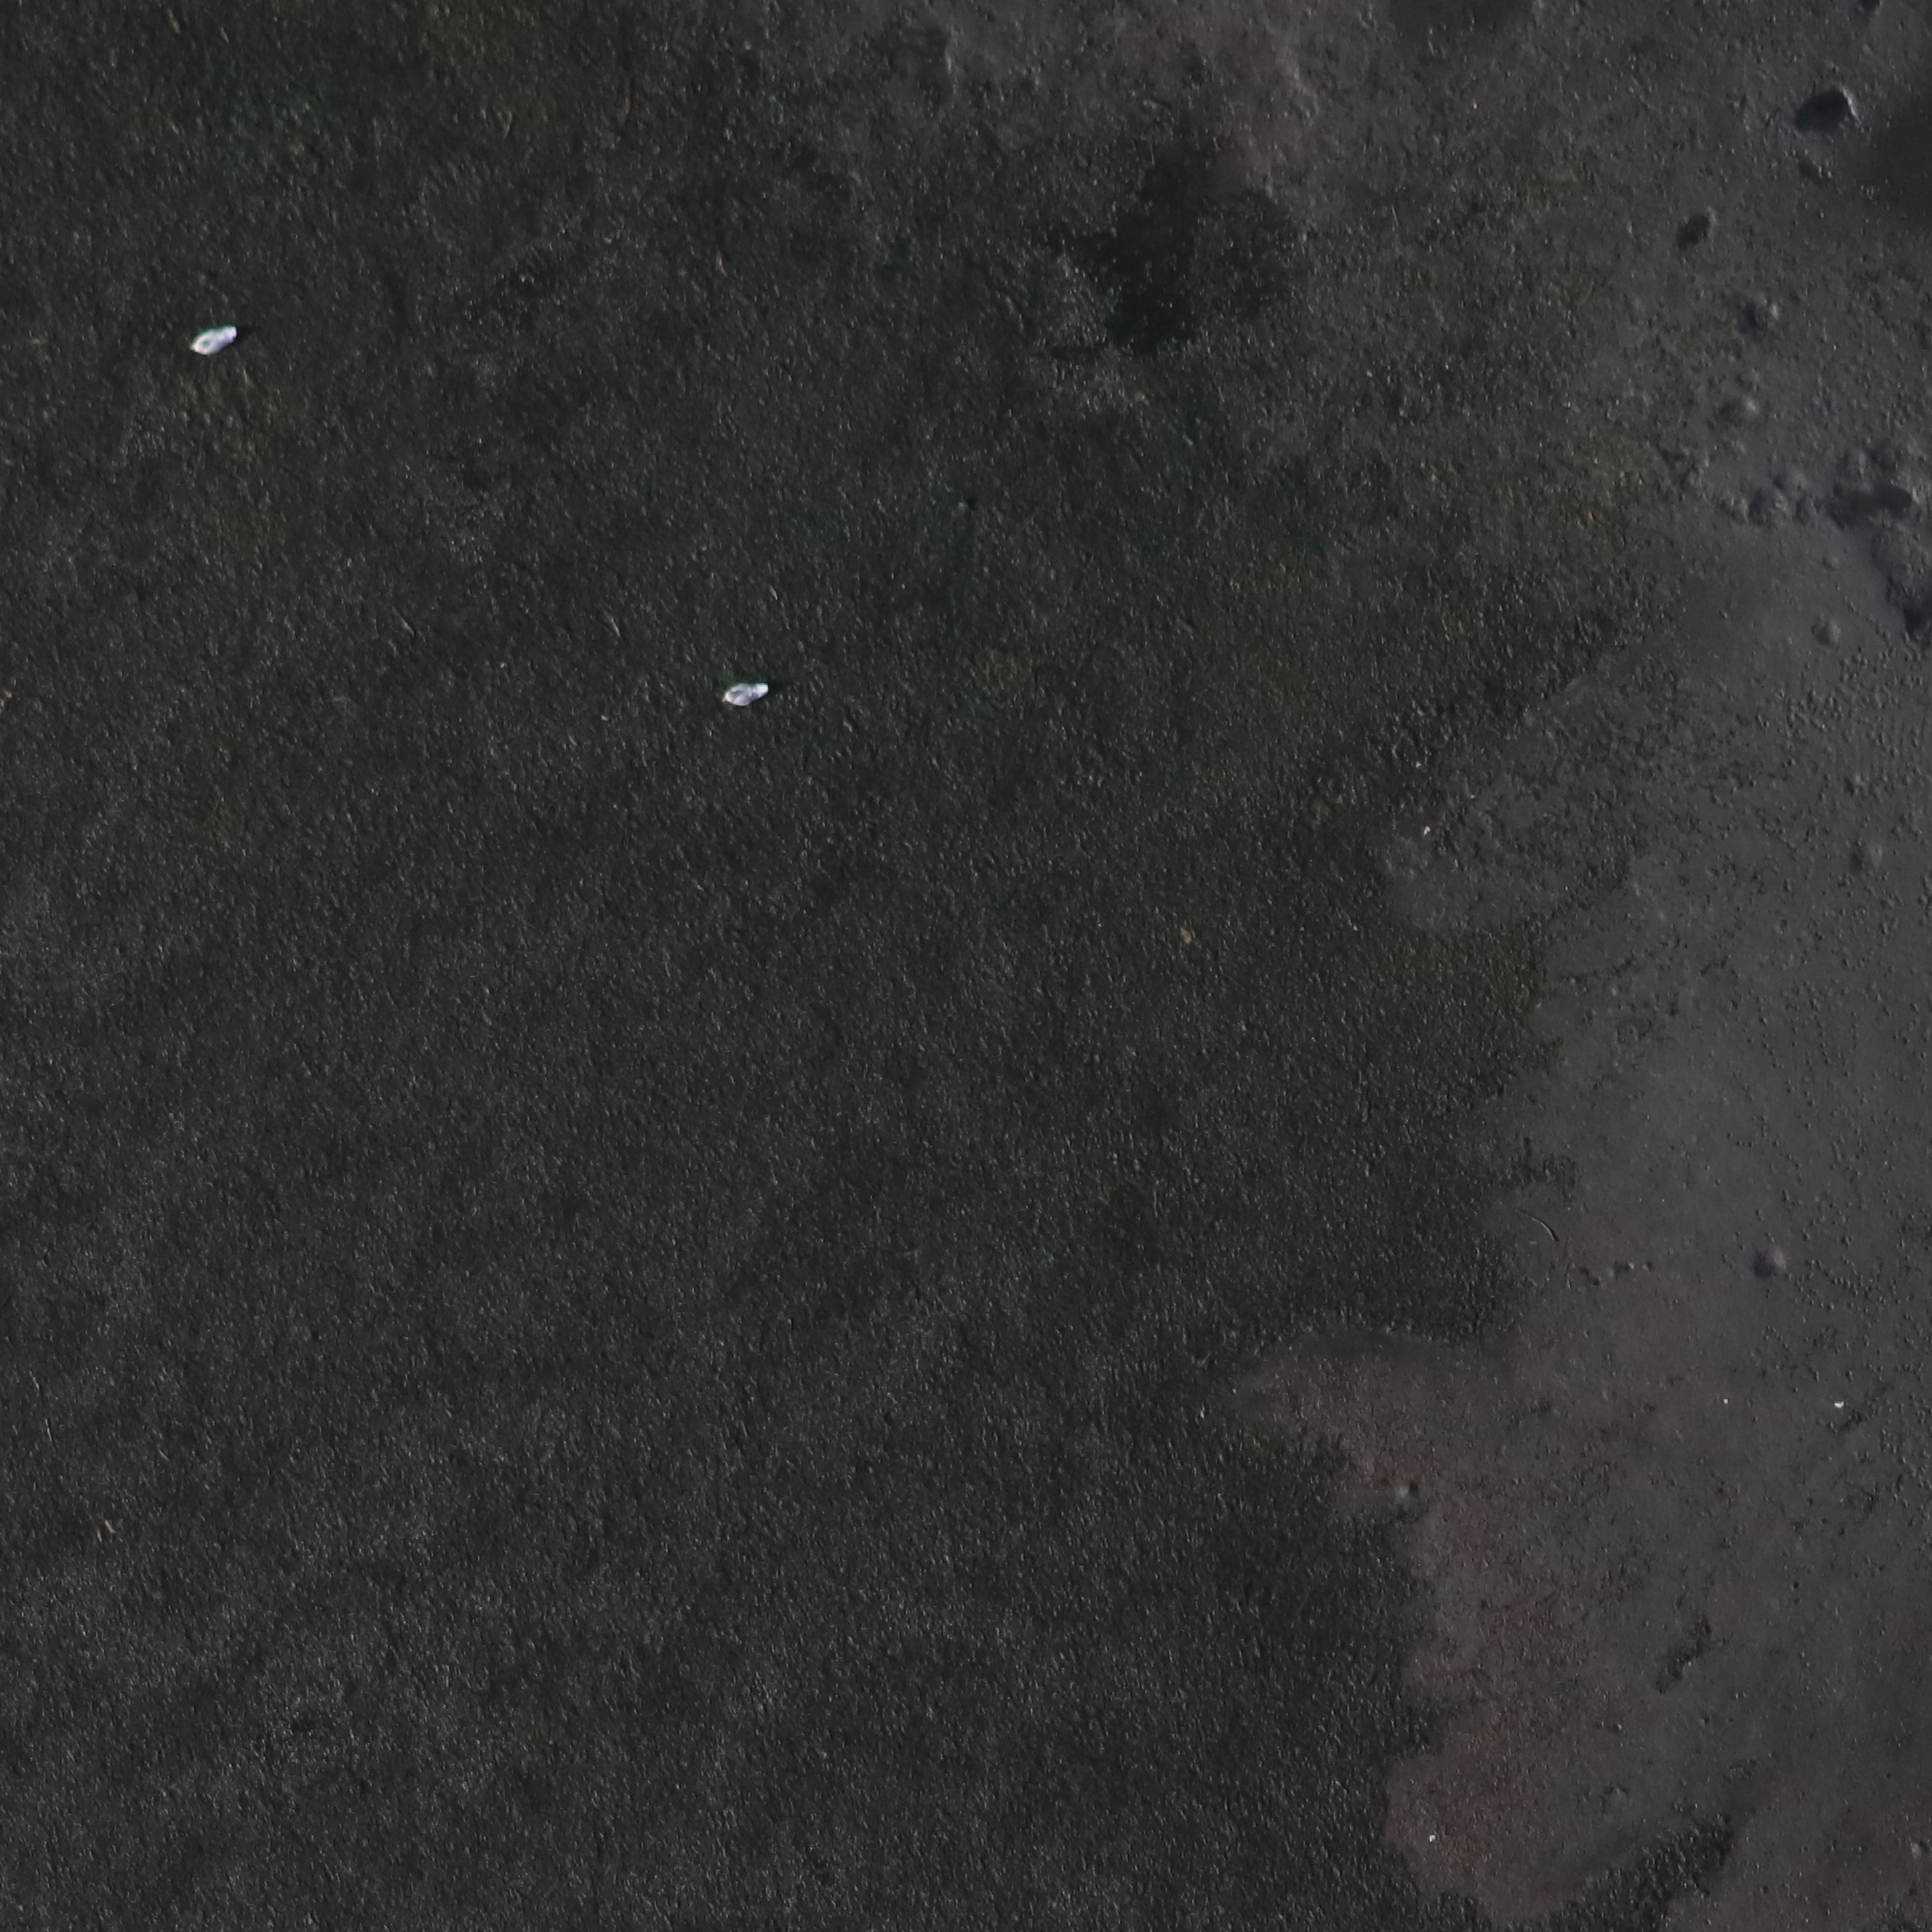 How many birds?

2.